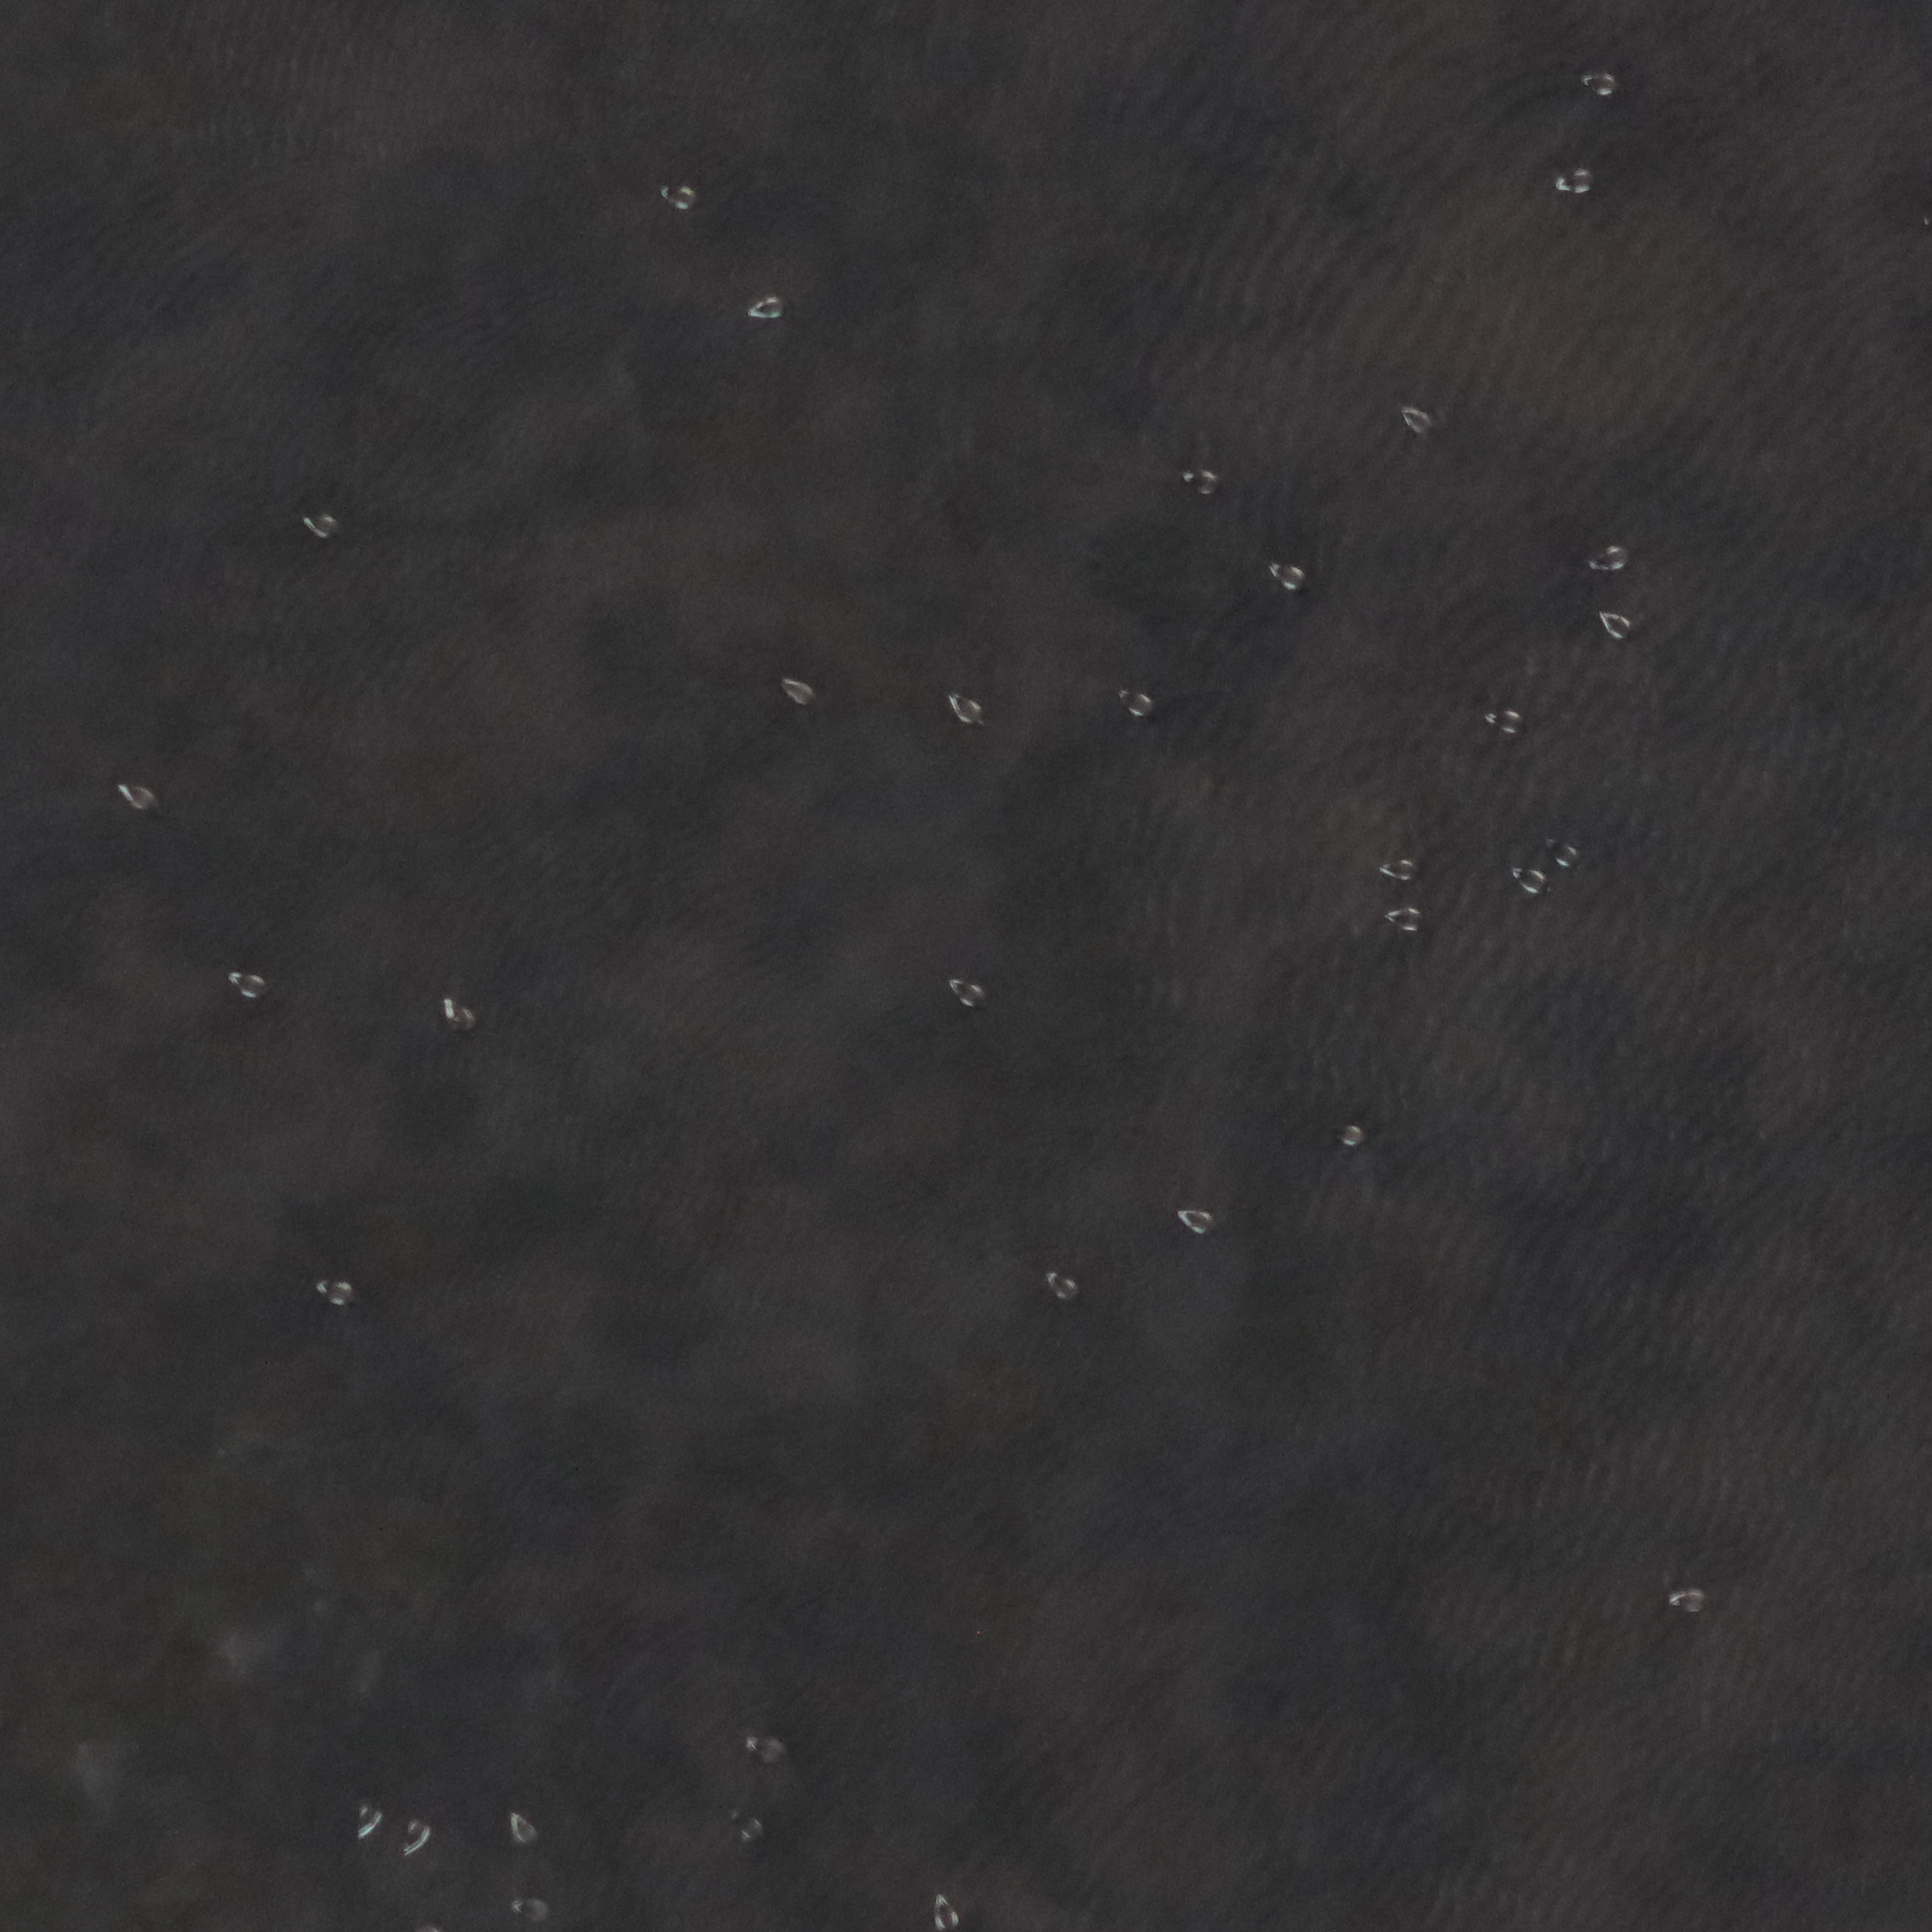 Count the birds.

34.